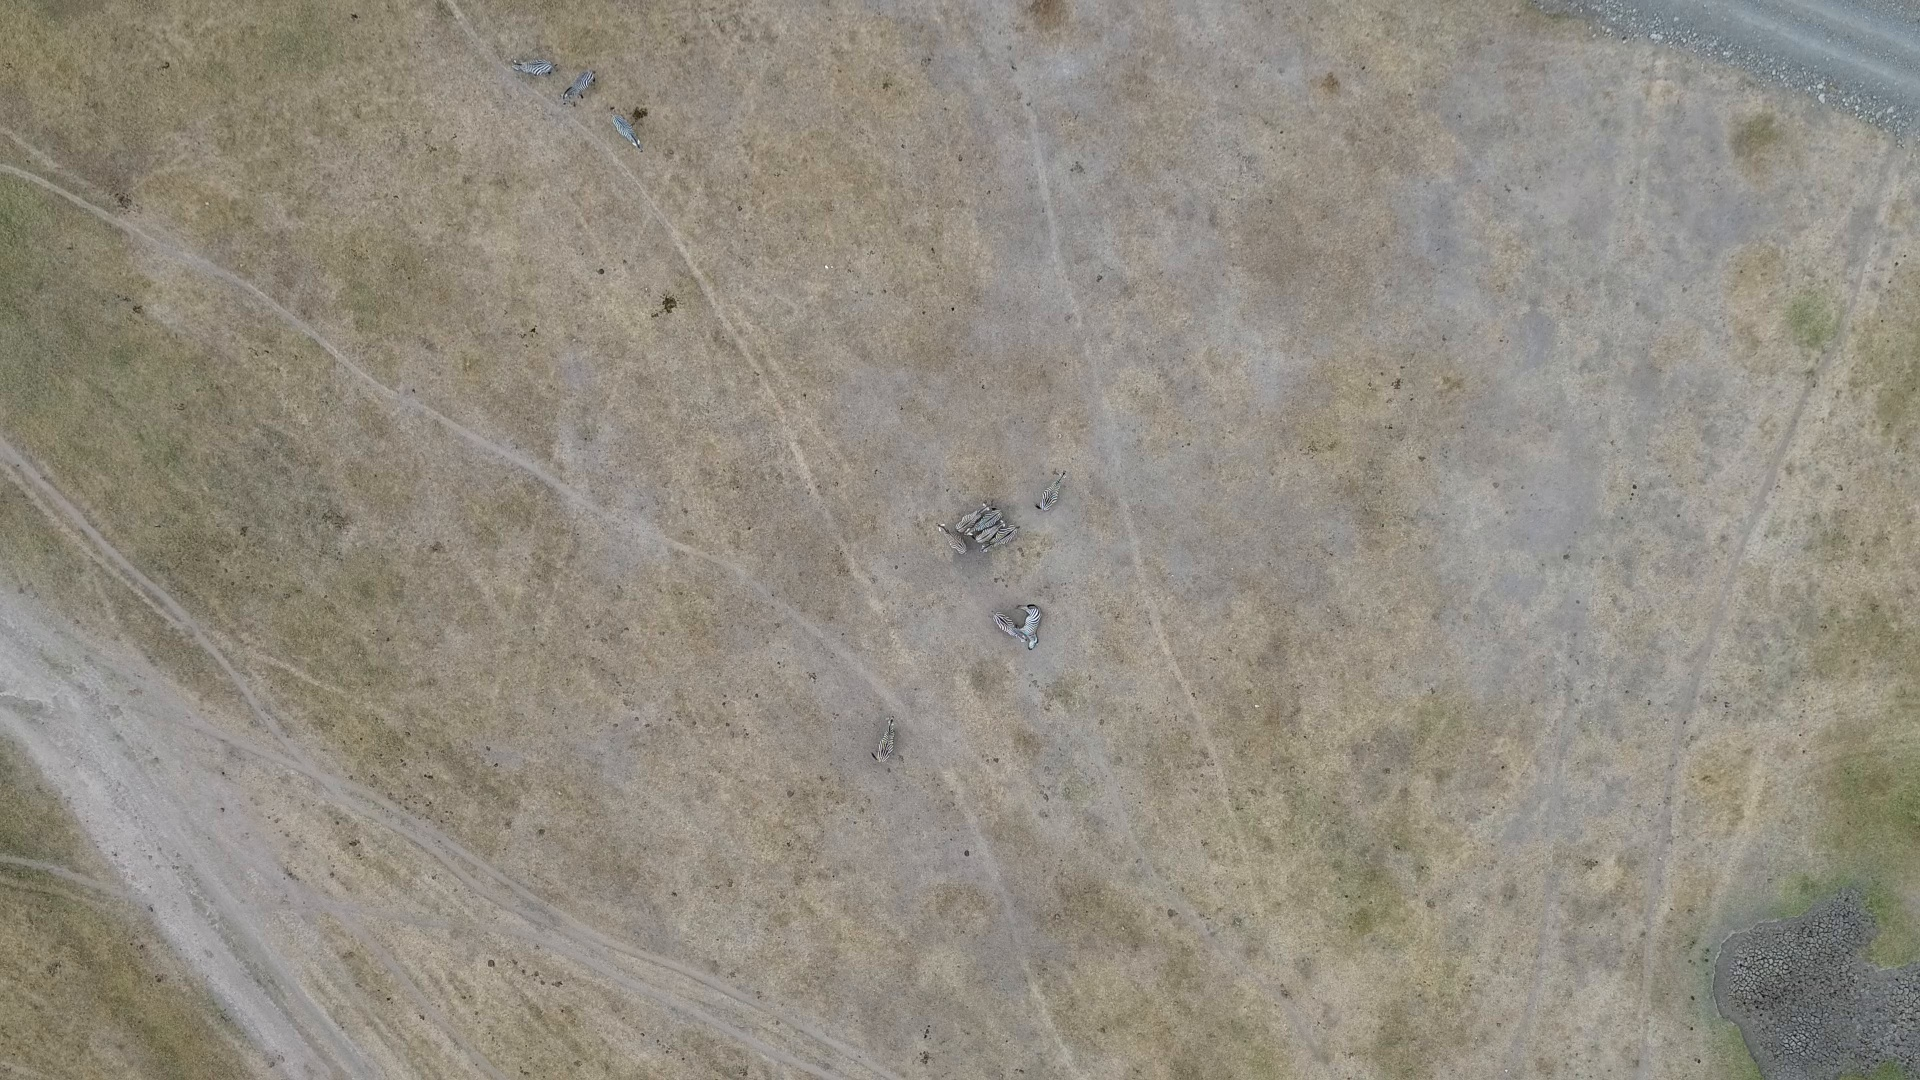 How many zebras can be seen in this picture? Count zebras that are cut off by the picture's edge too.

13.